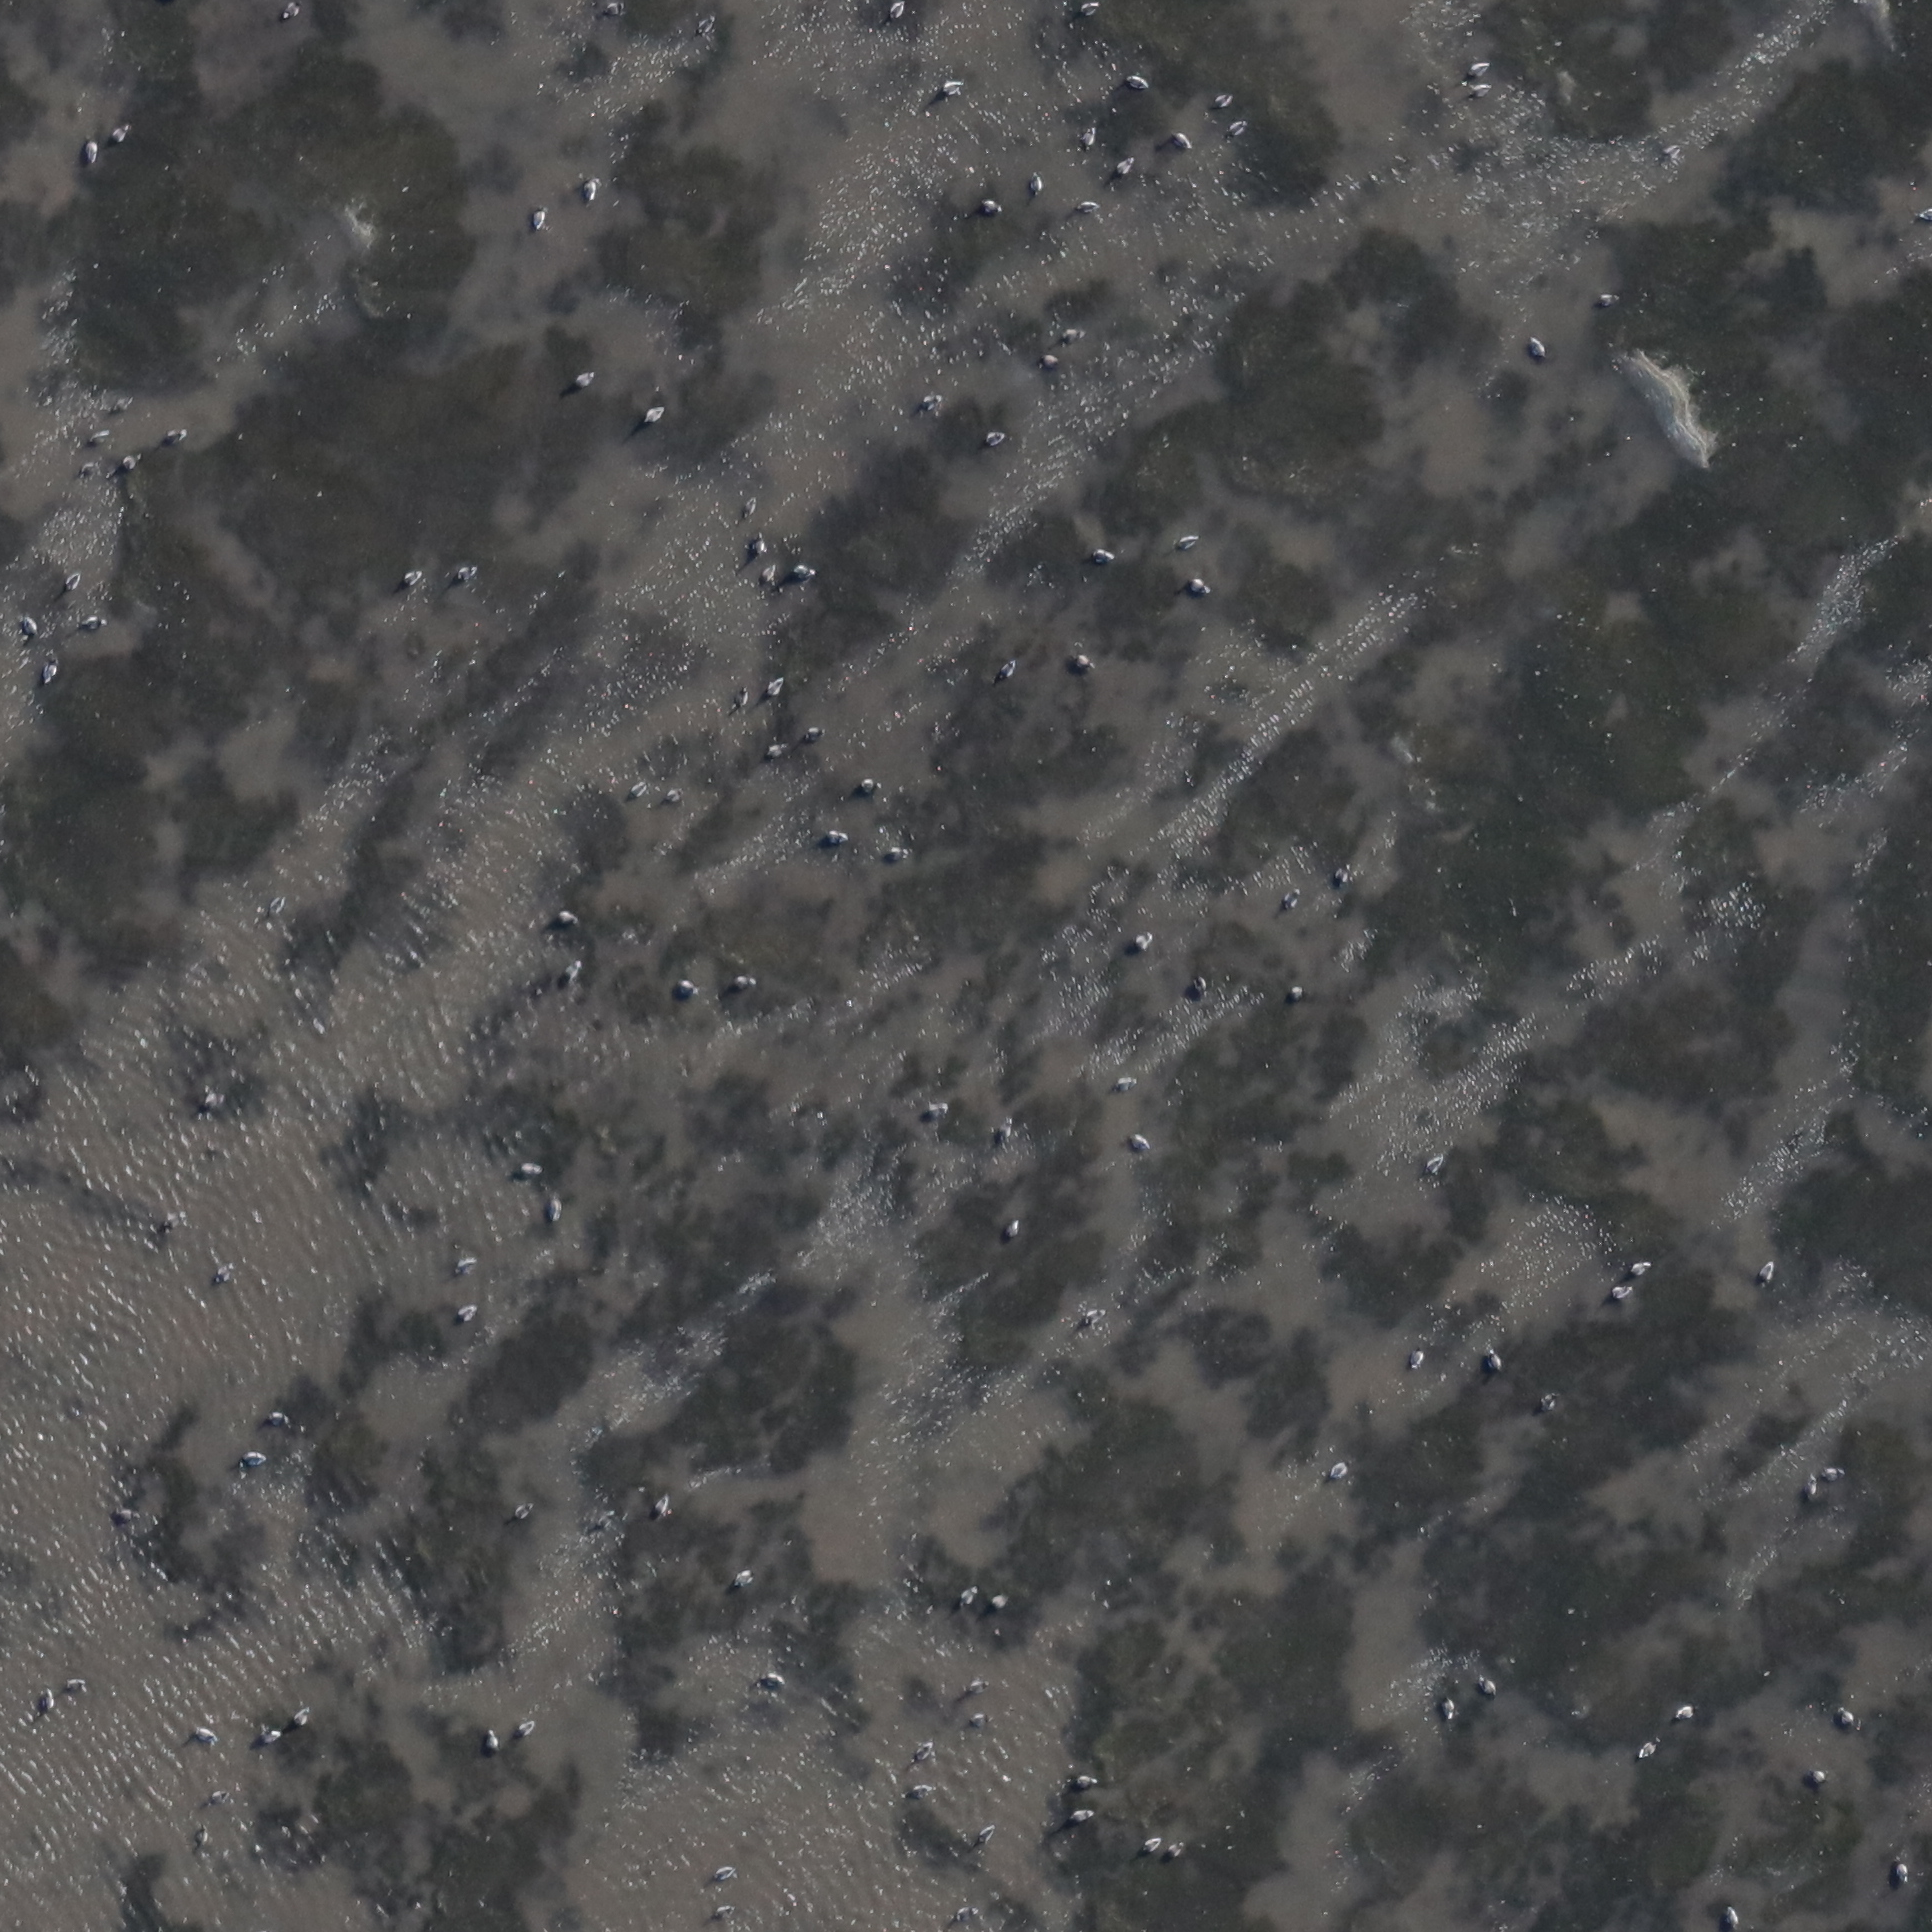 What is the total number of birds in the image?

131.